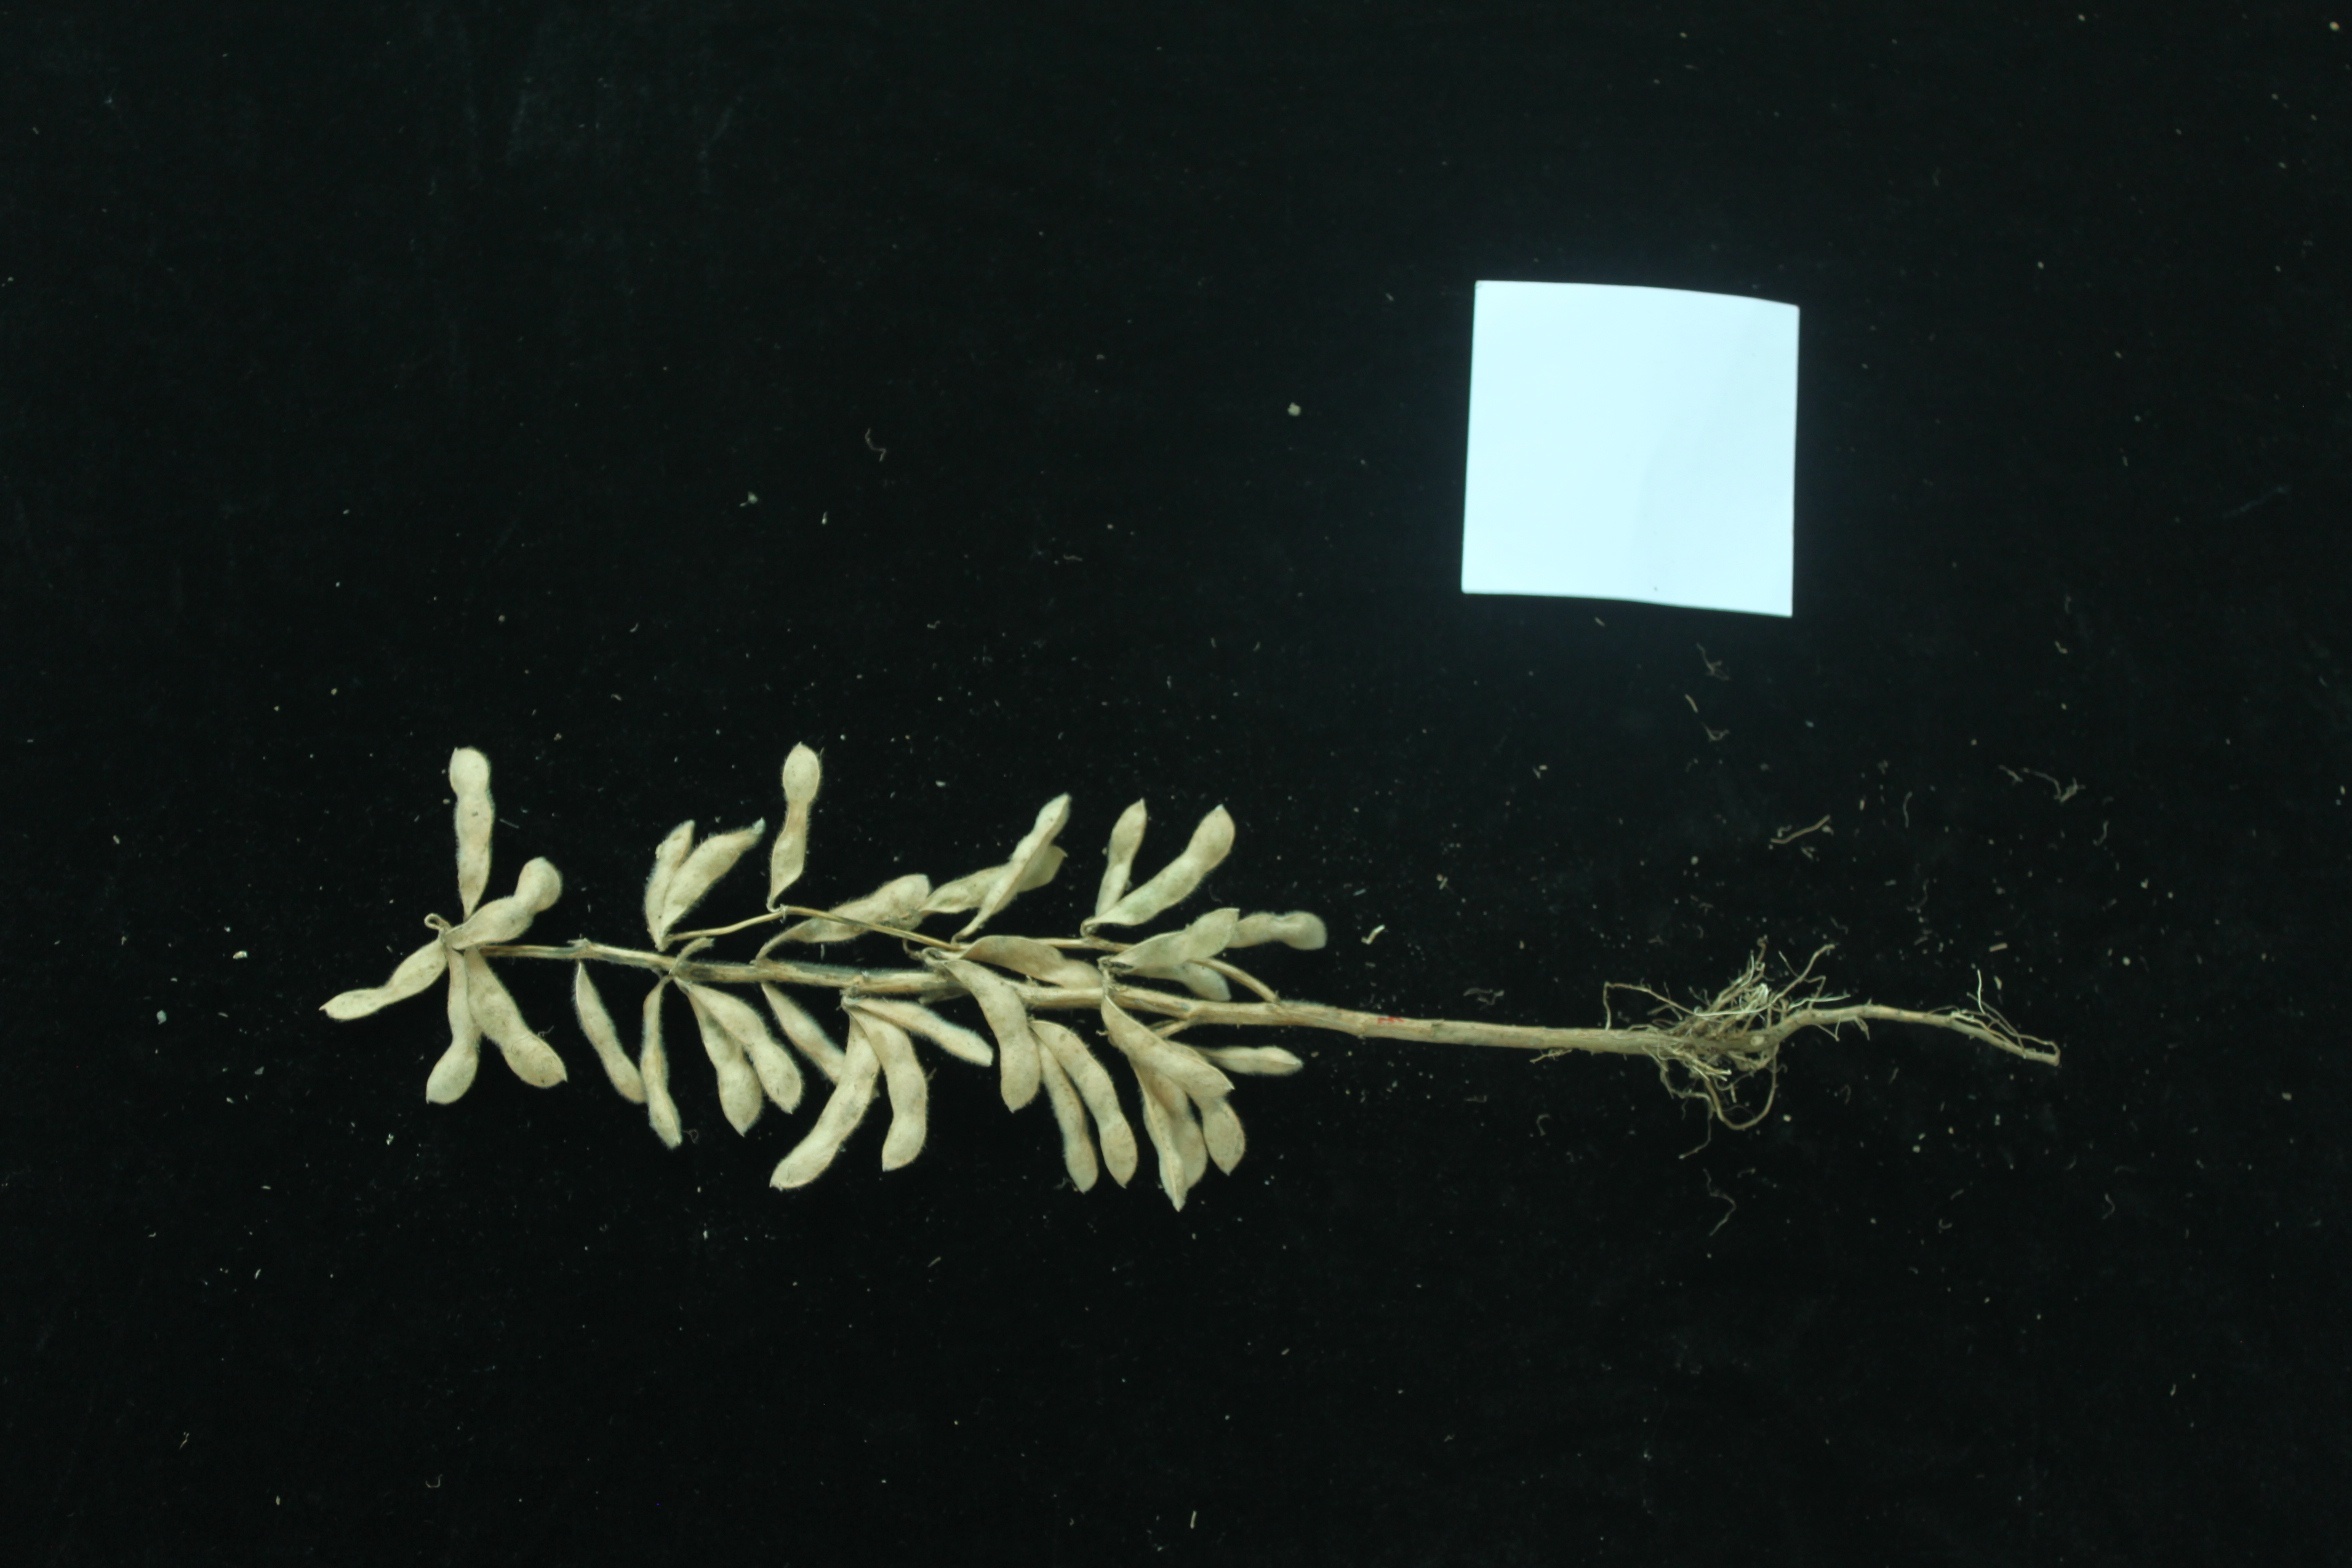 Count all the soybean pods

29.